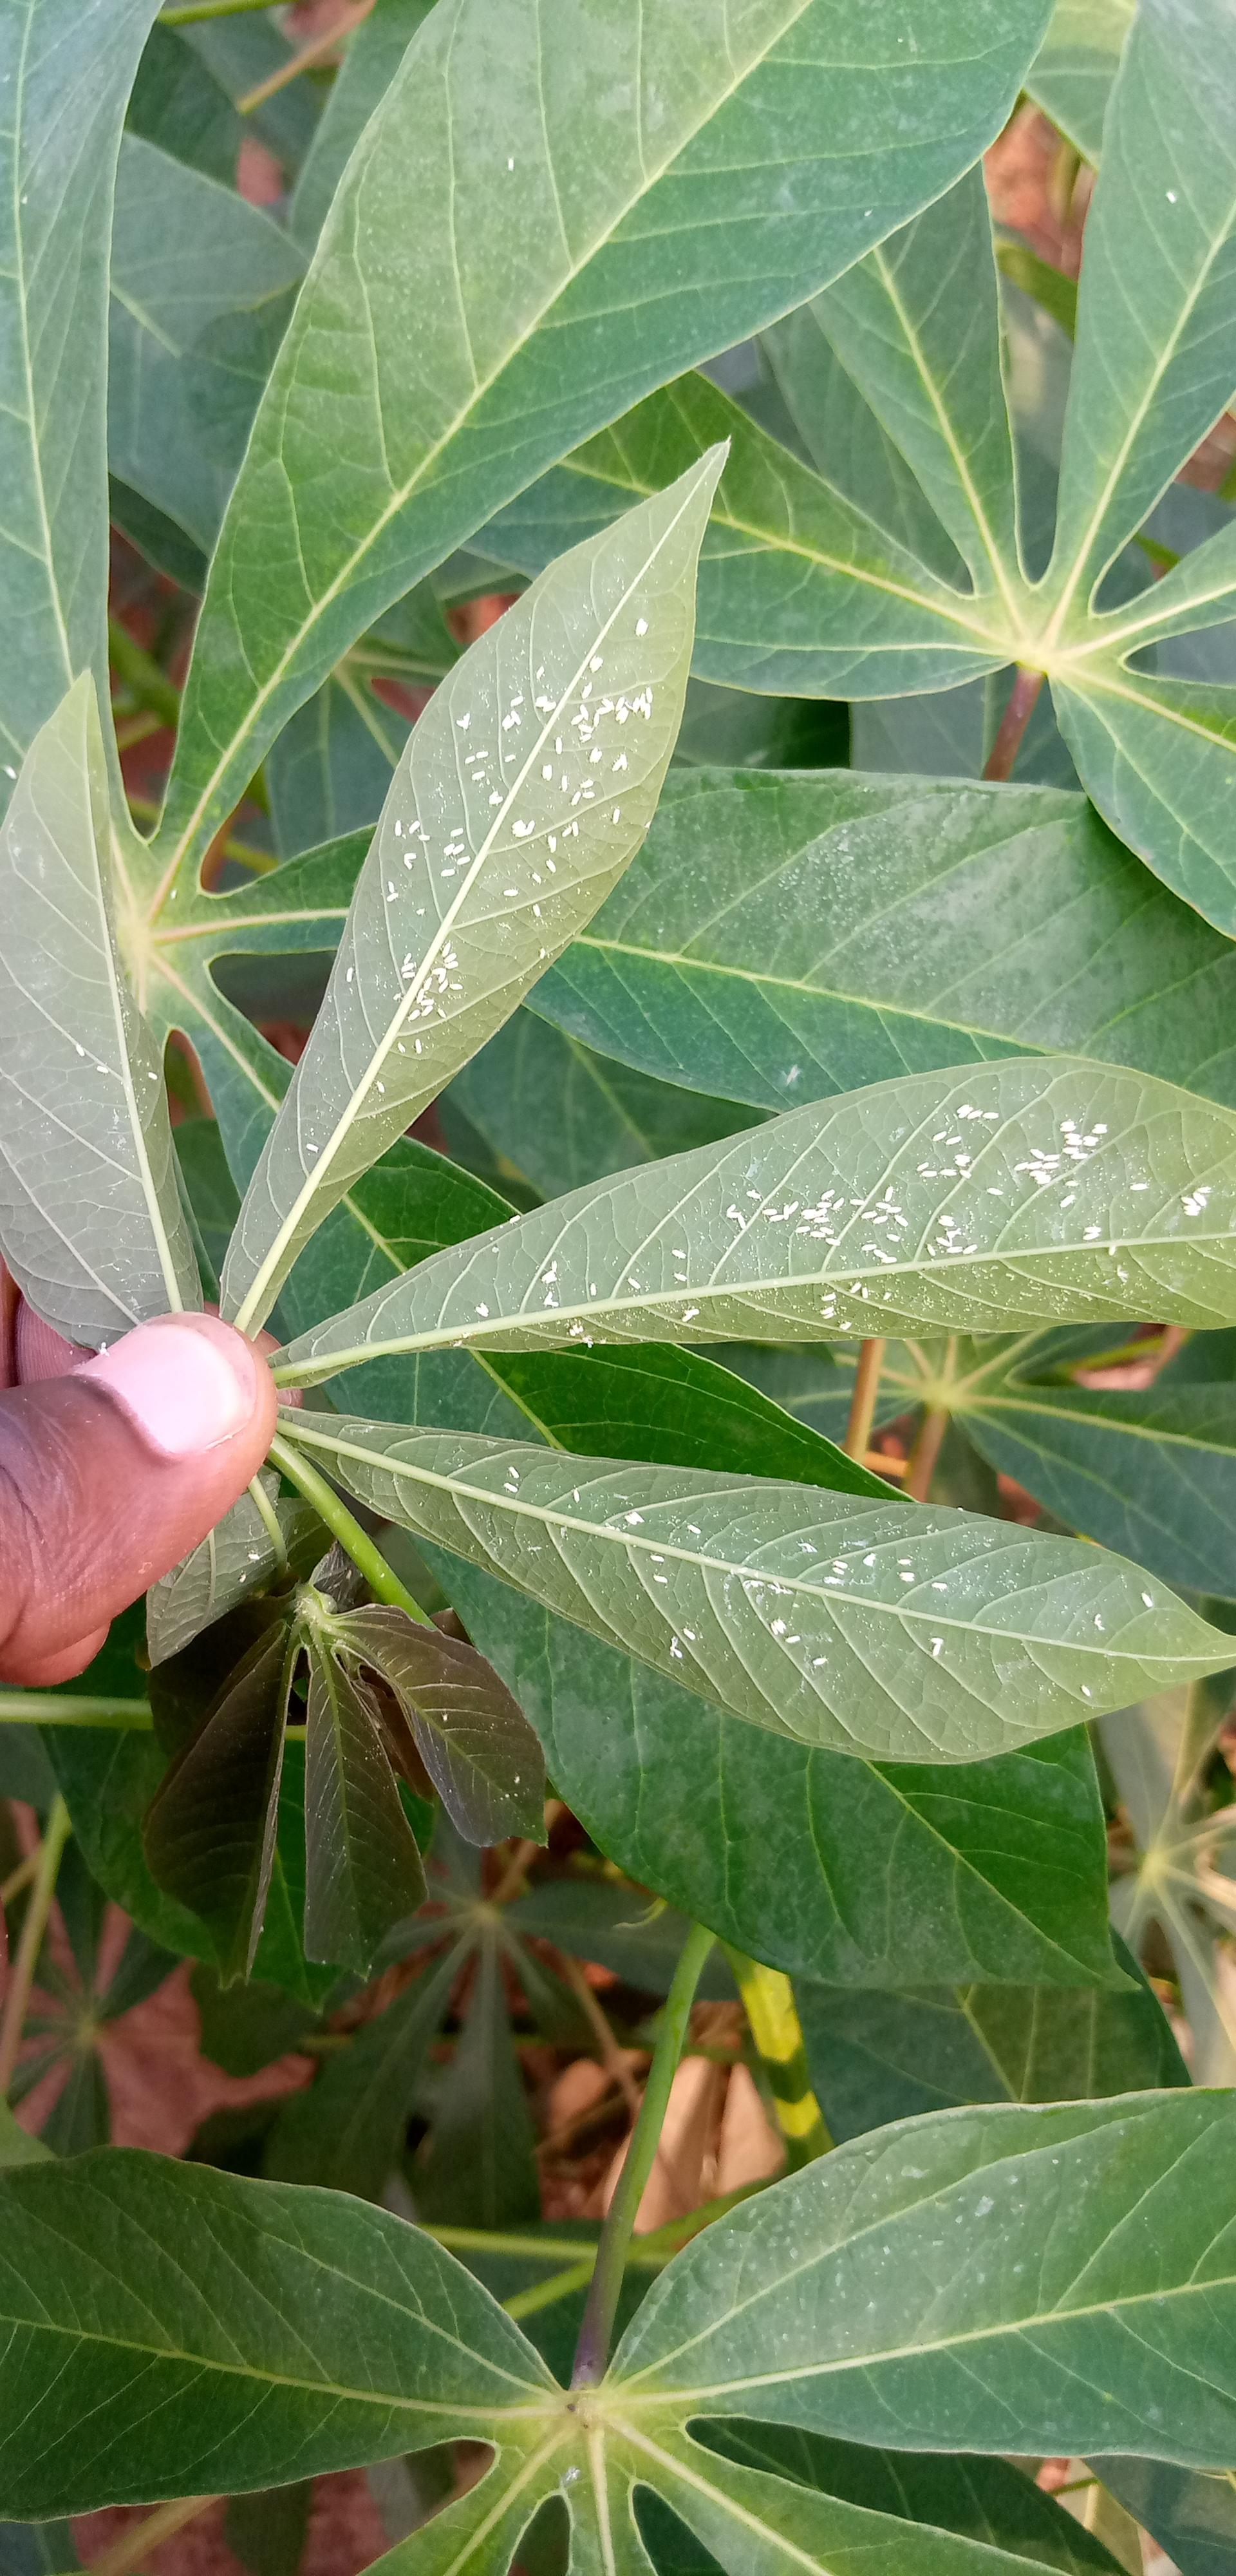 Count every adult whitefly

234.